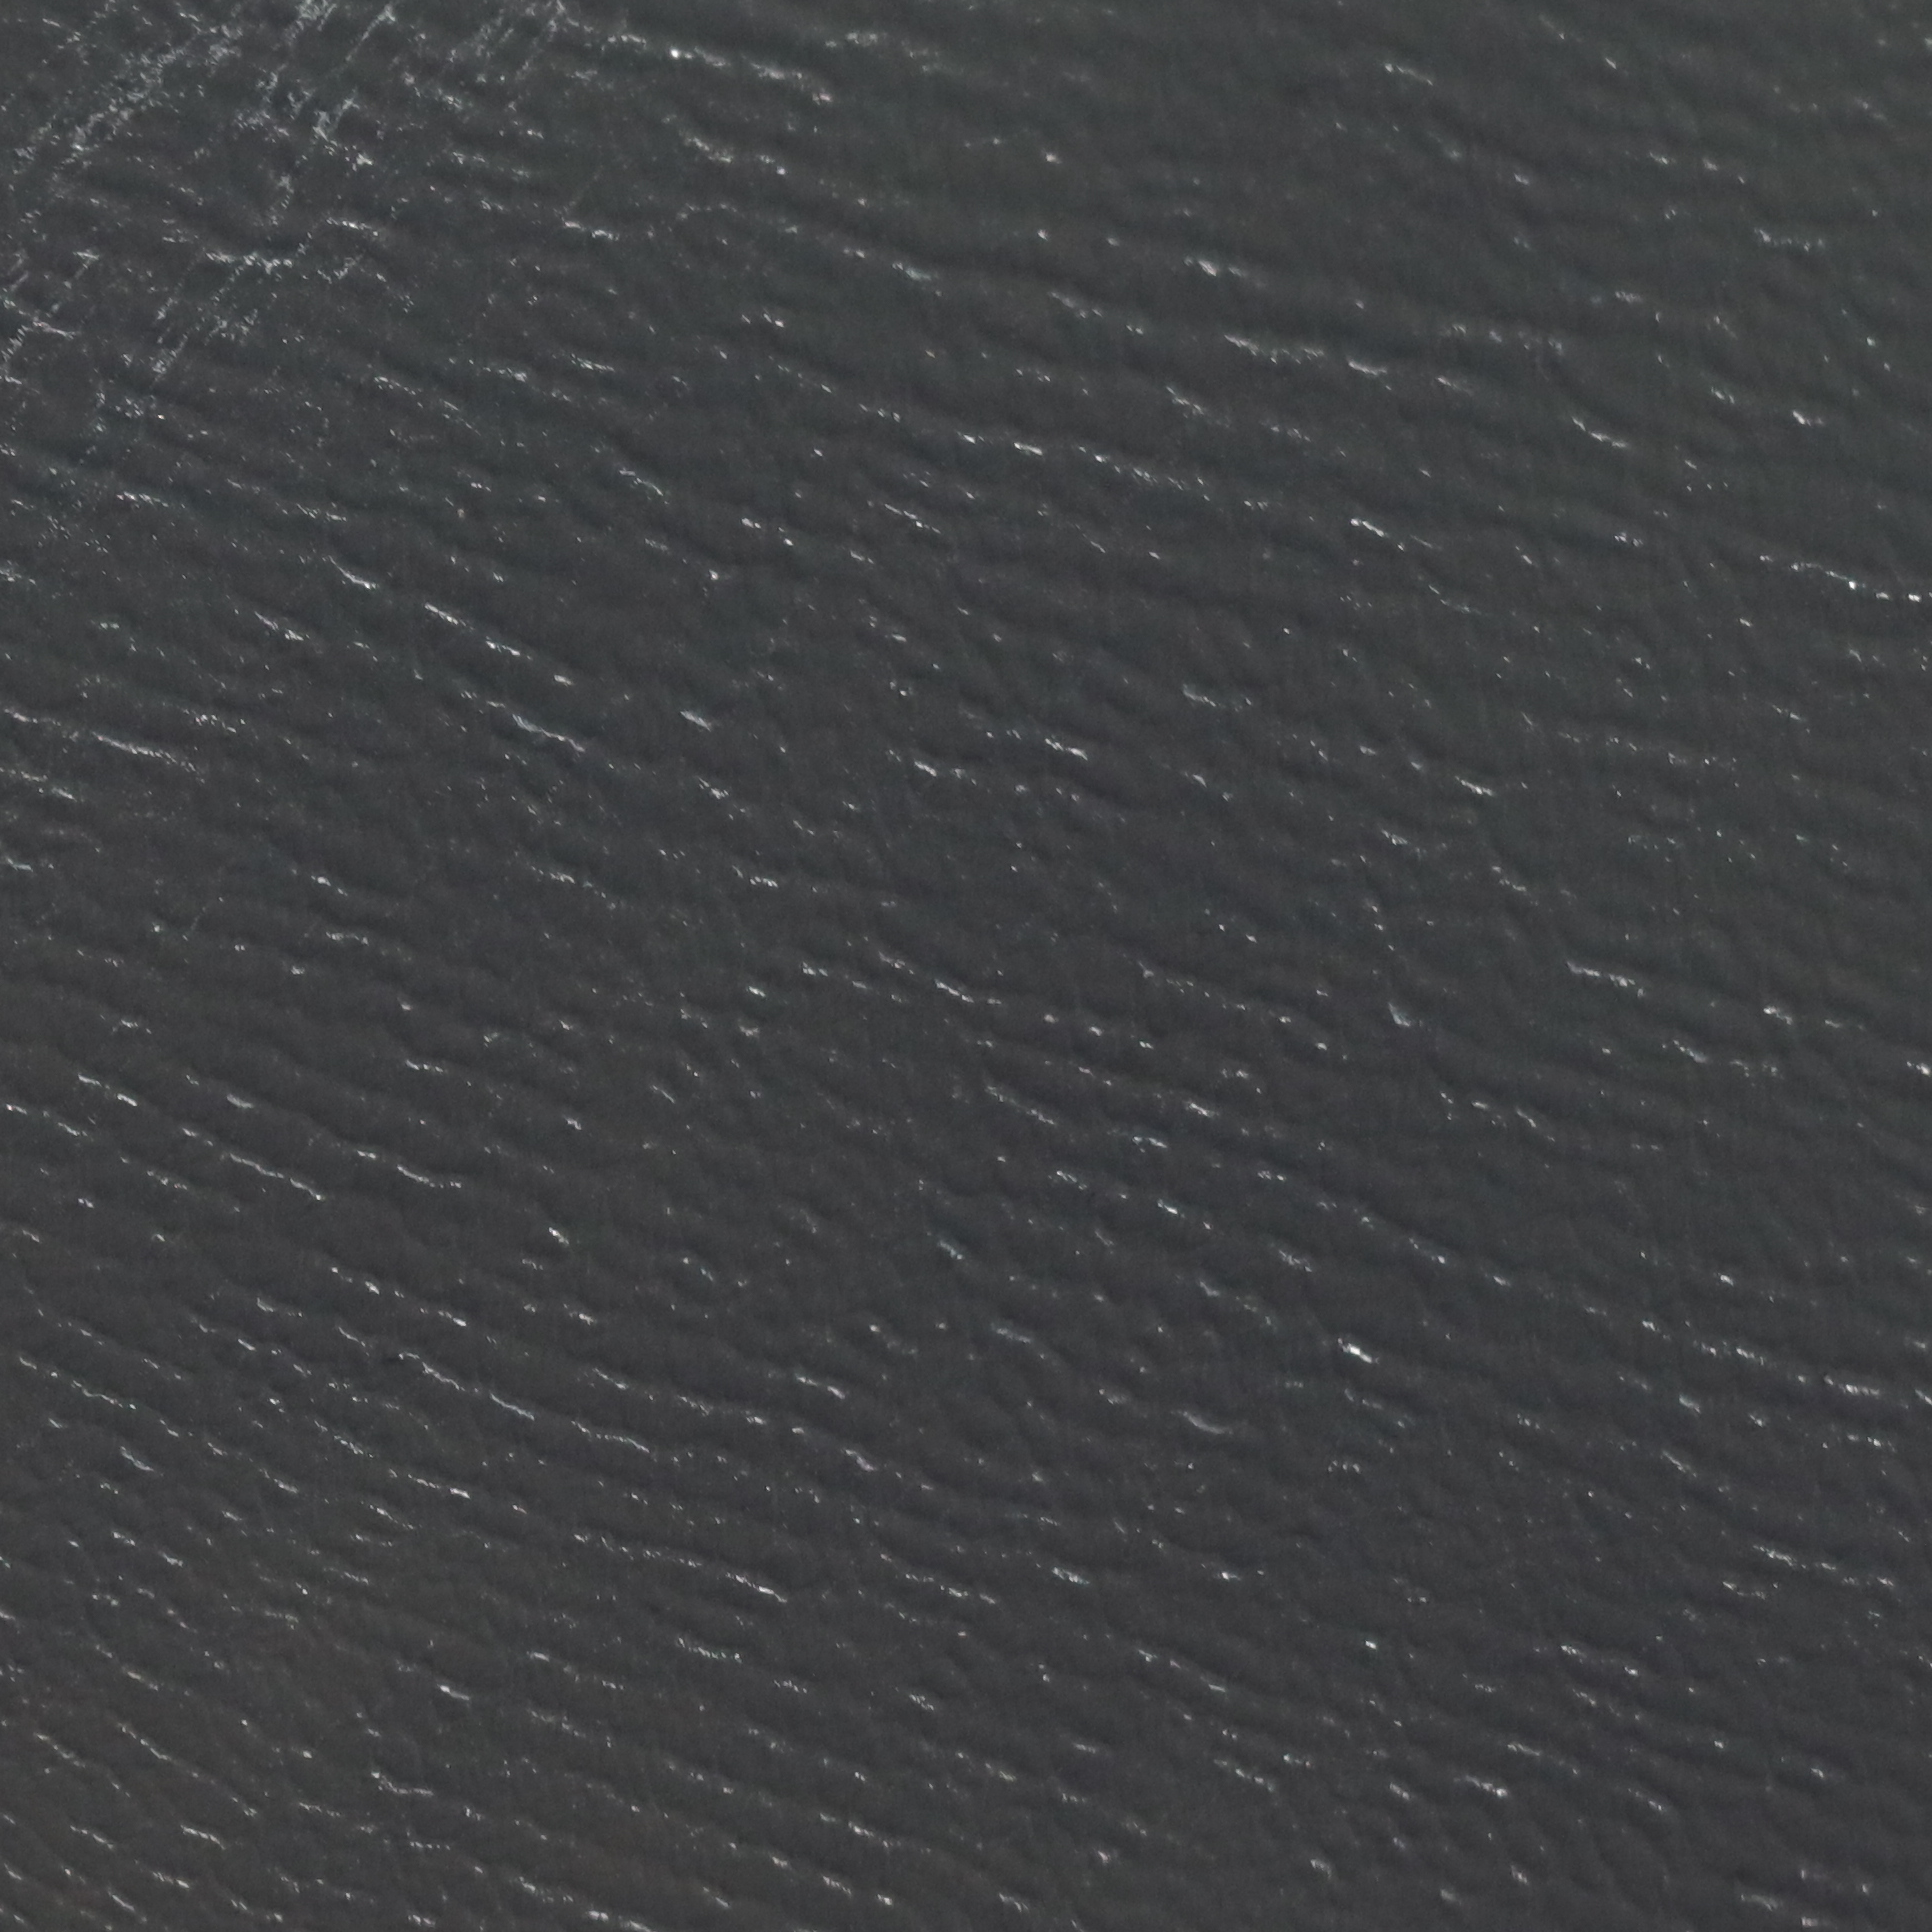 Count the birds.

0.